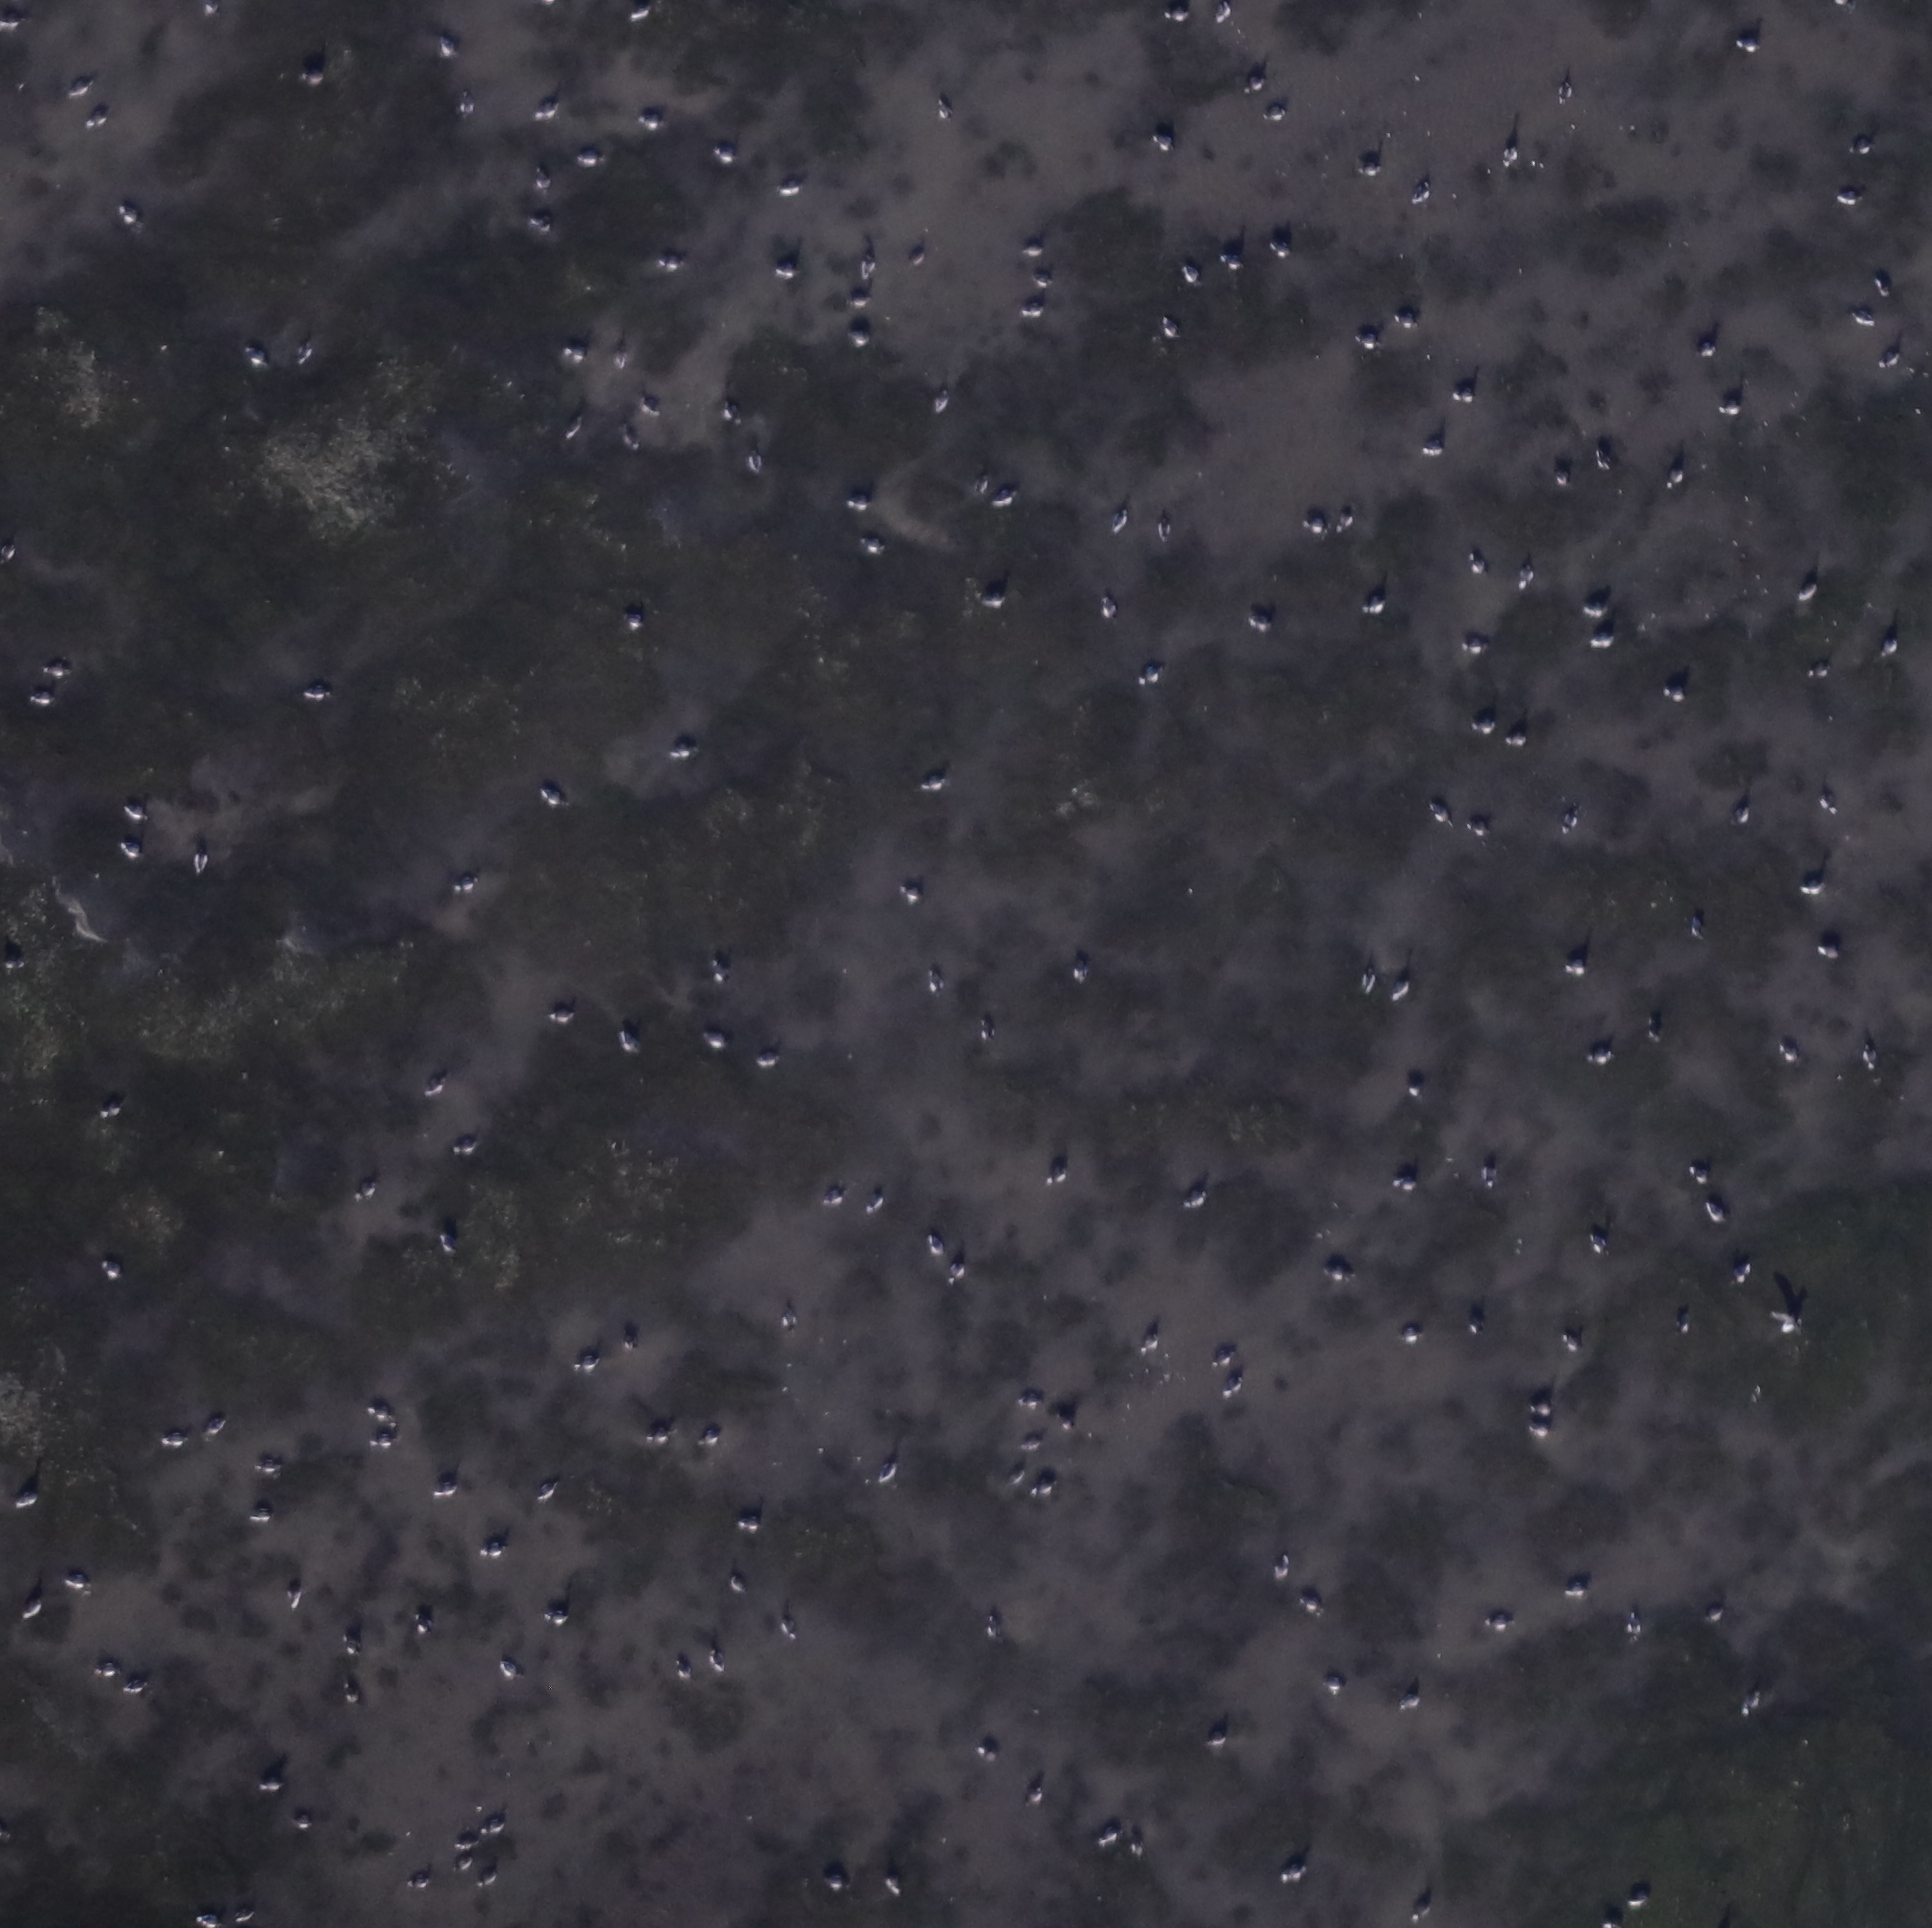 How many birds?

221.